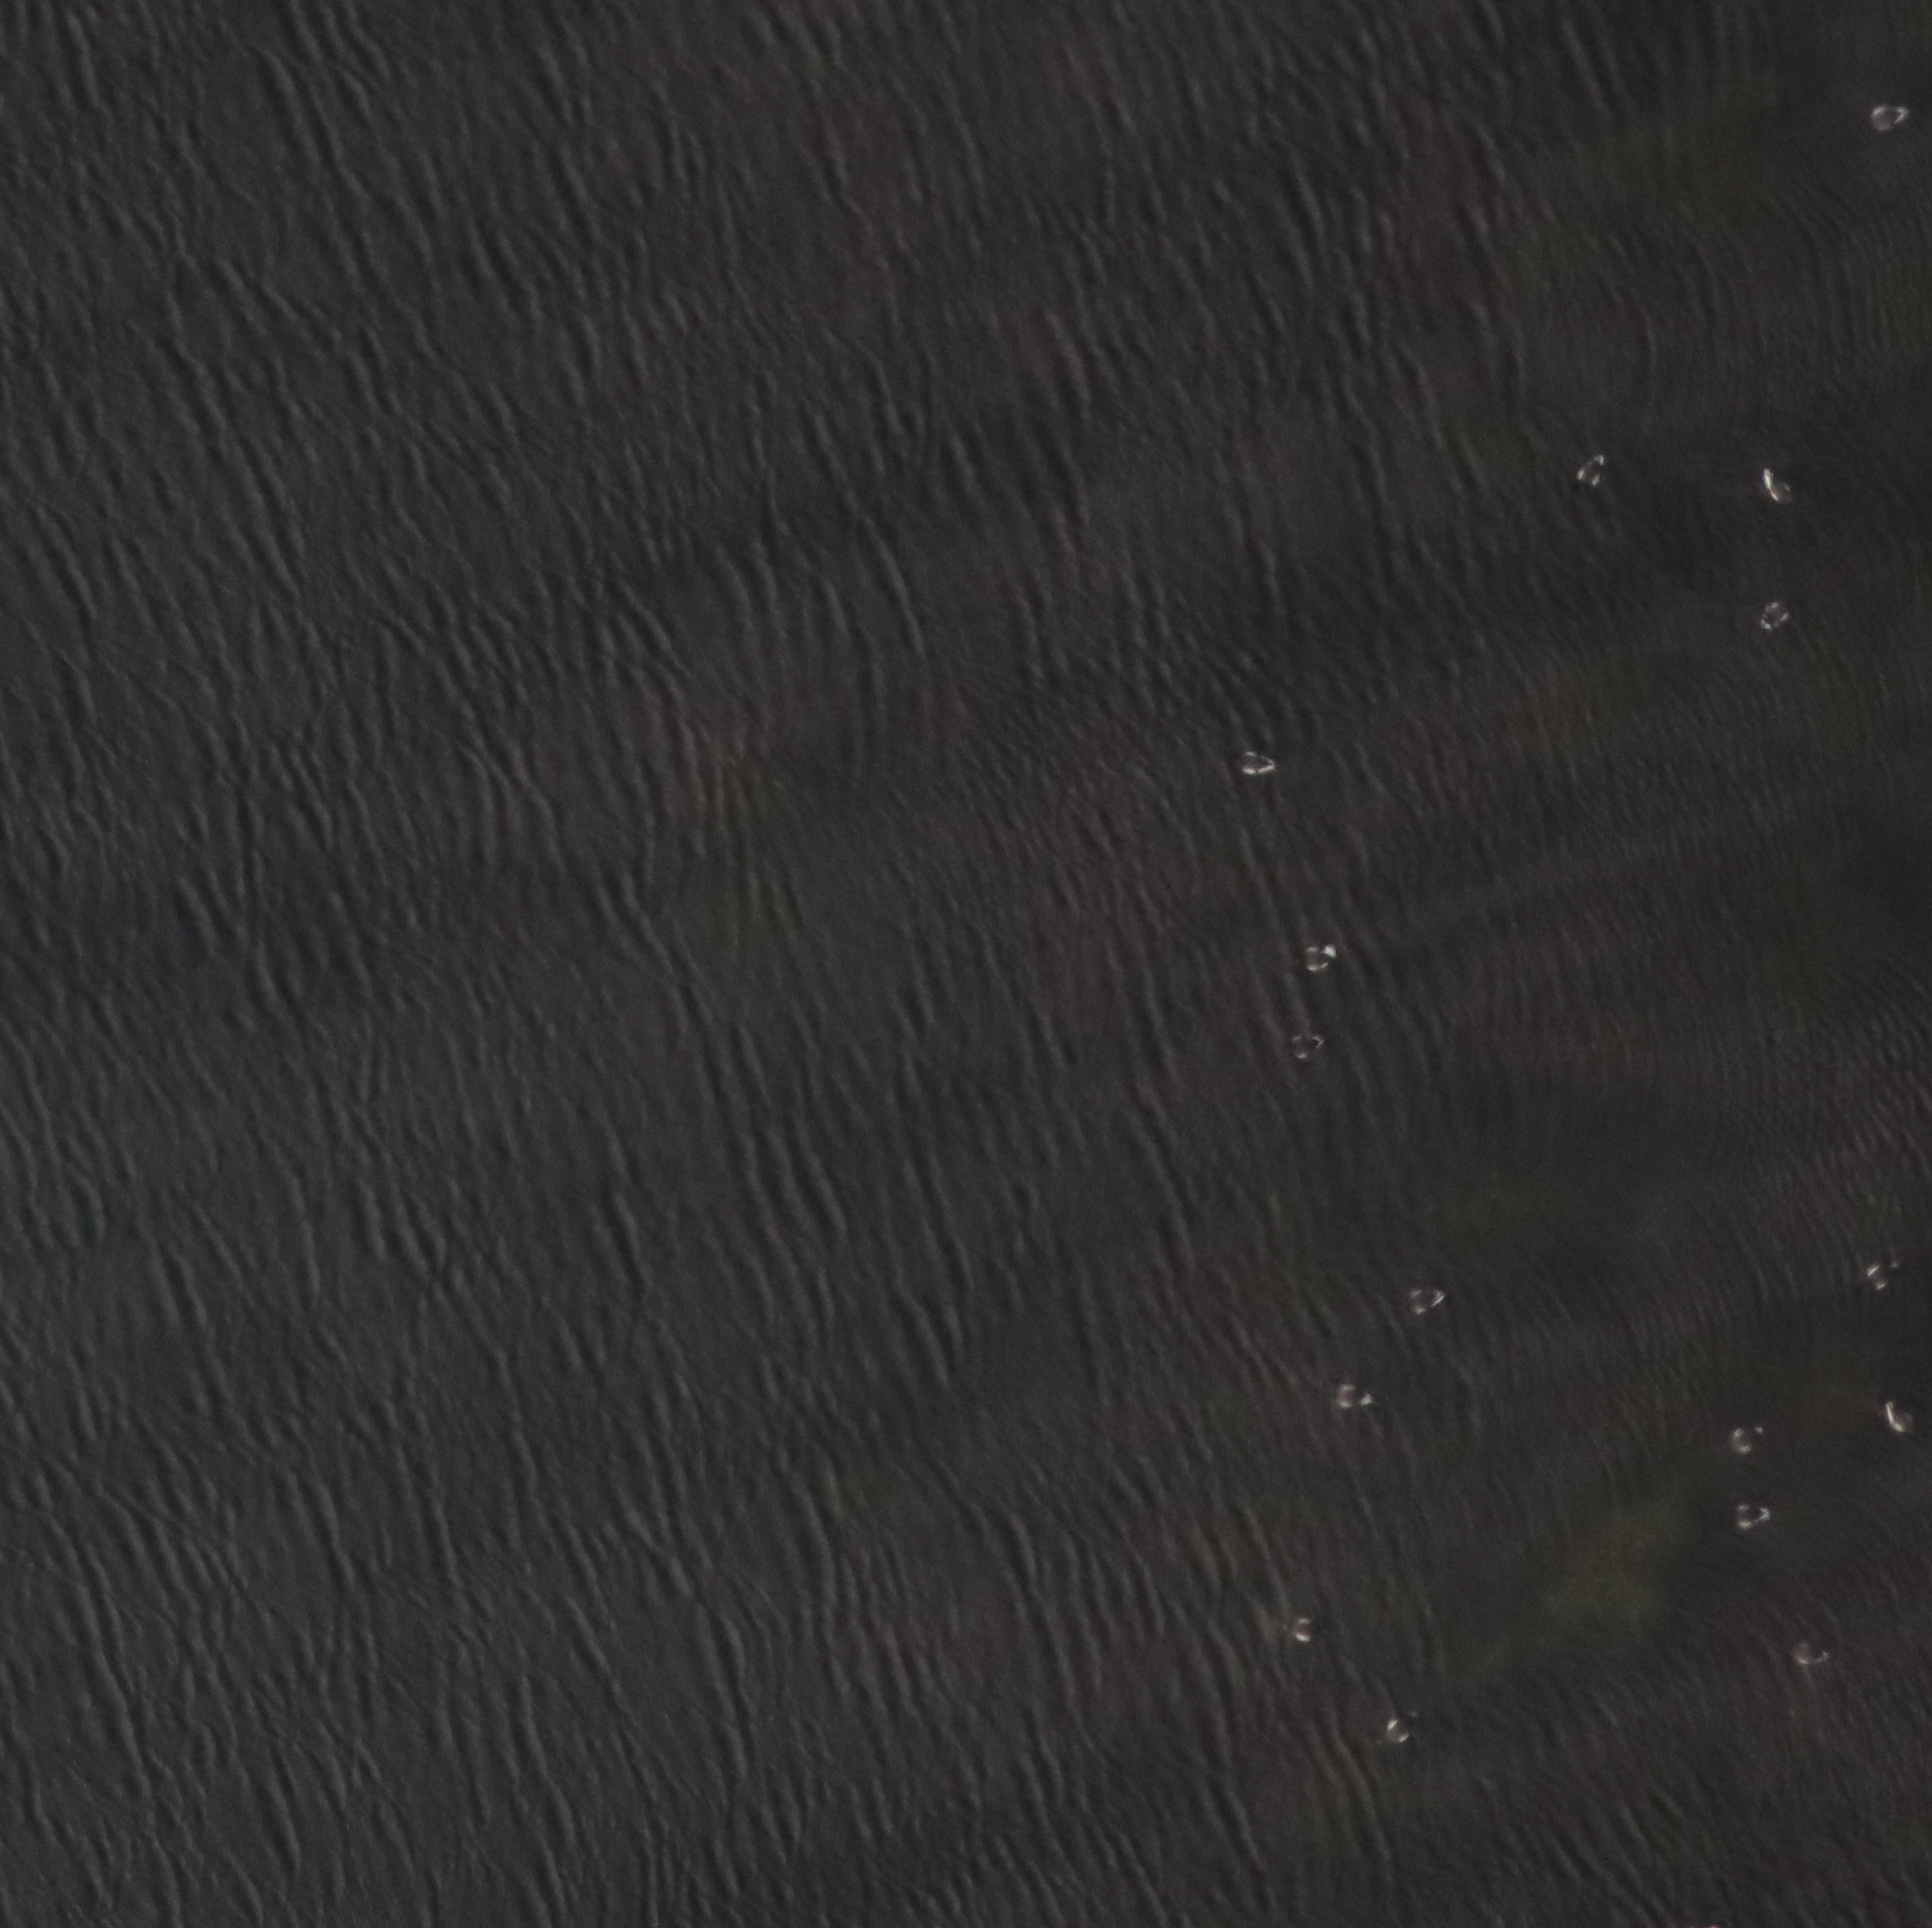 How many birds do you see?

16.